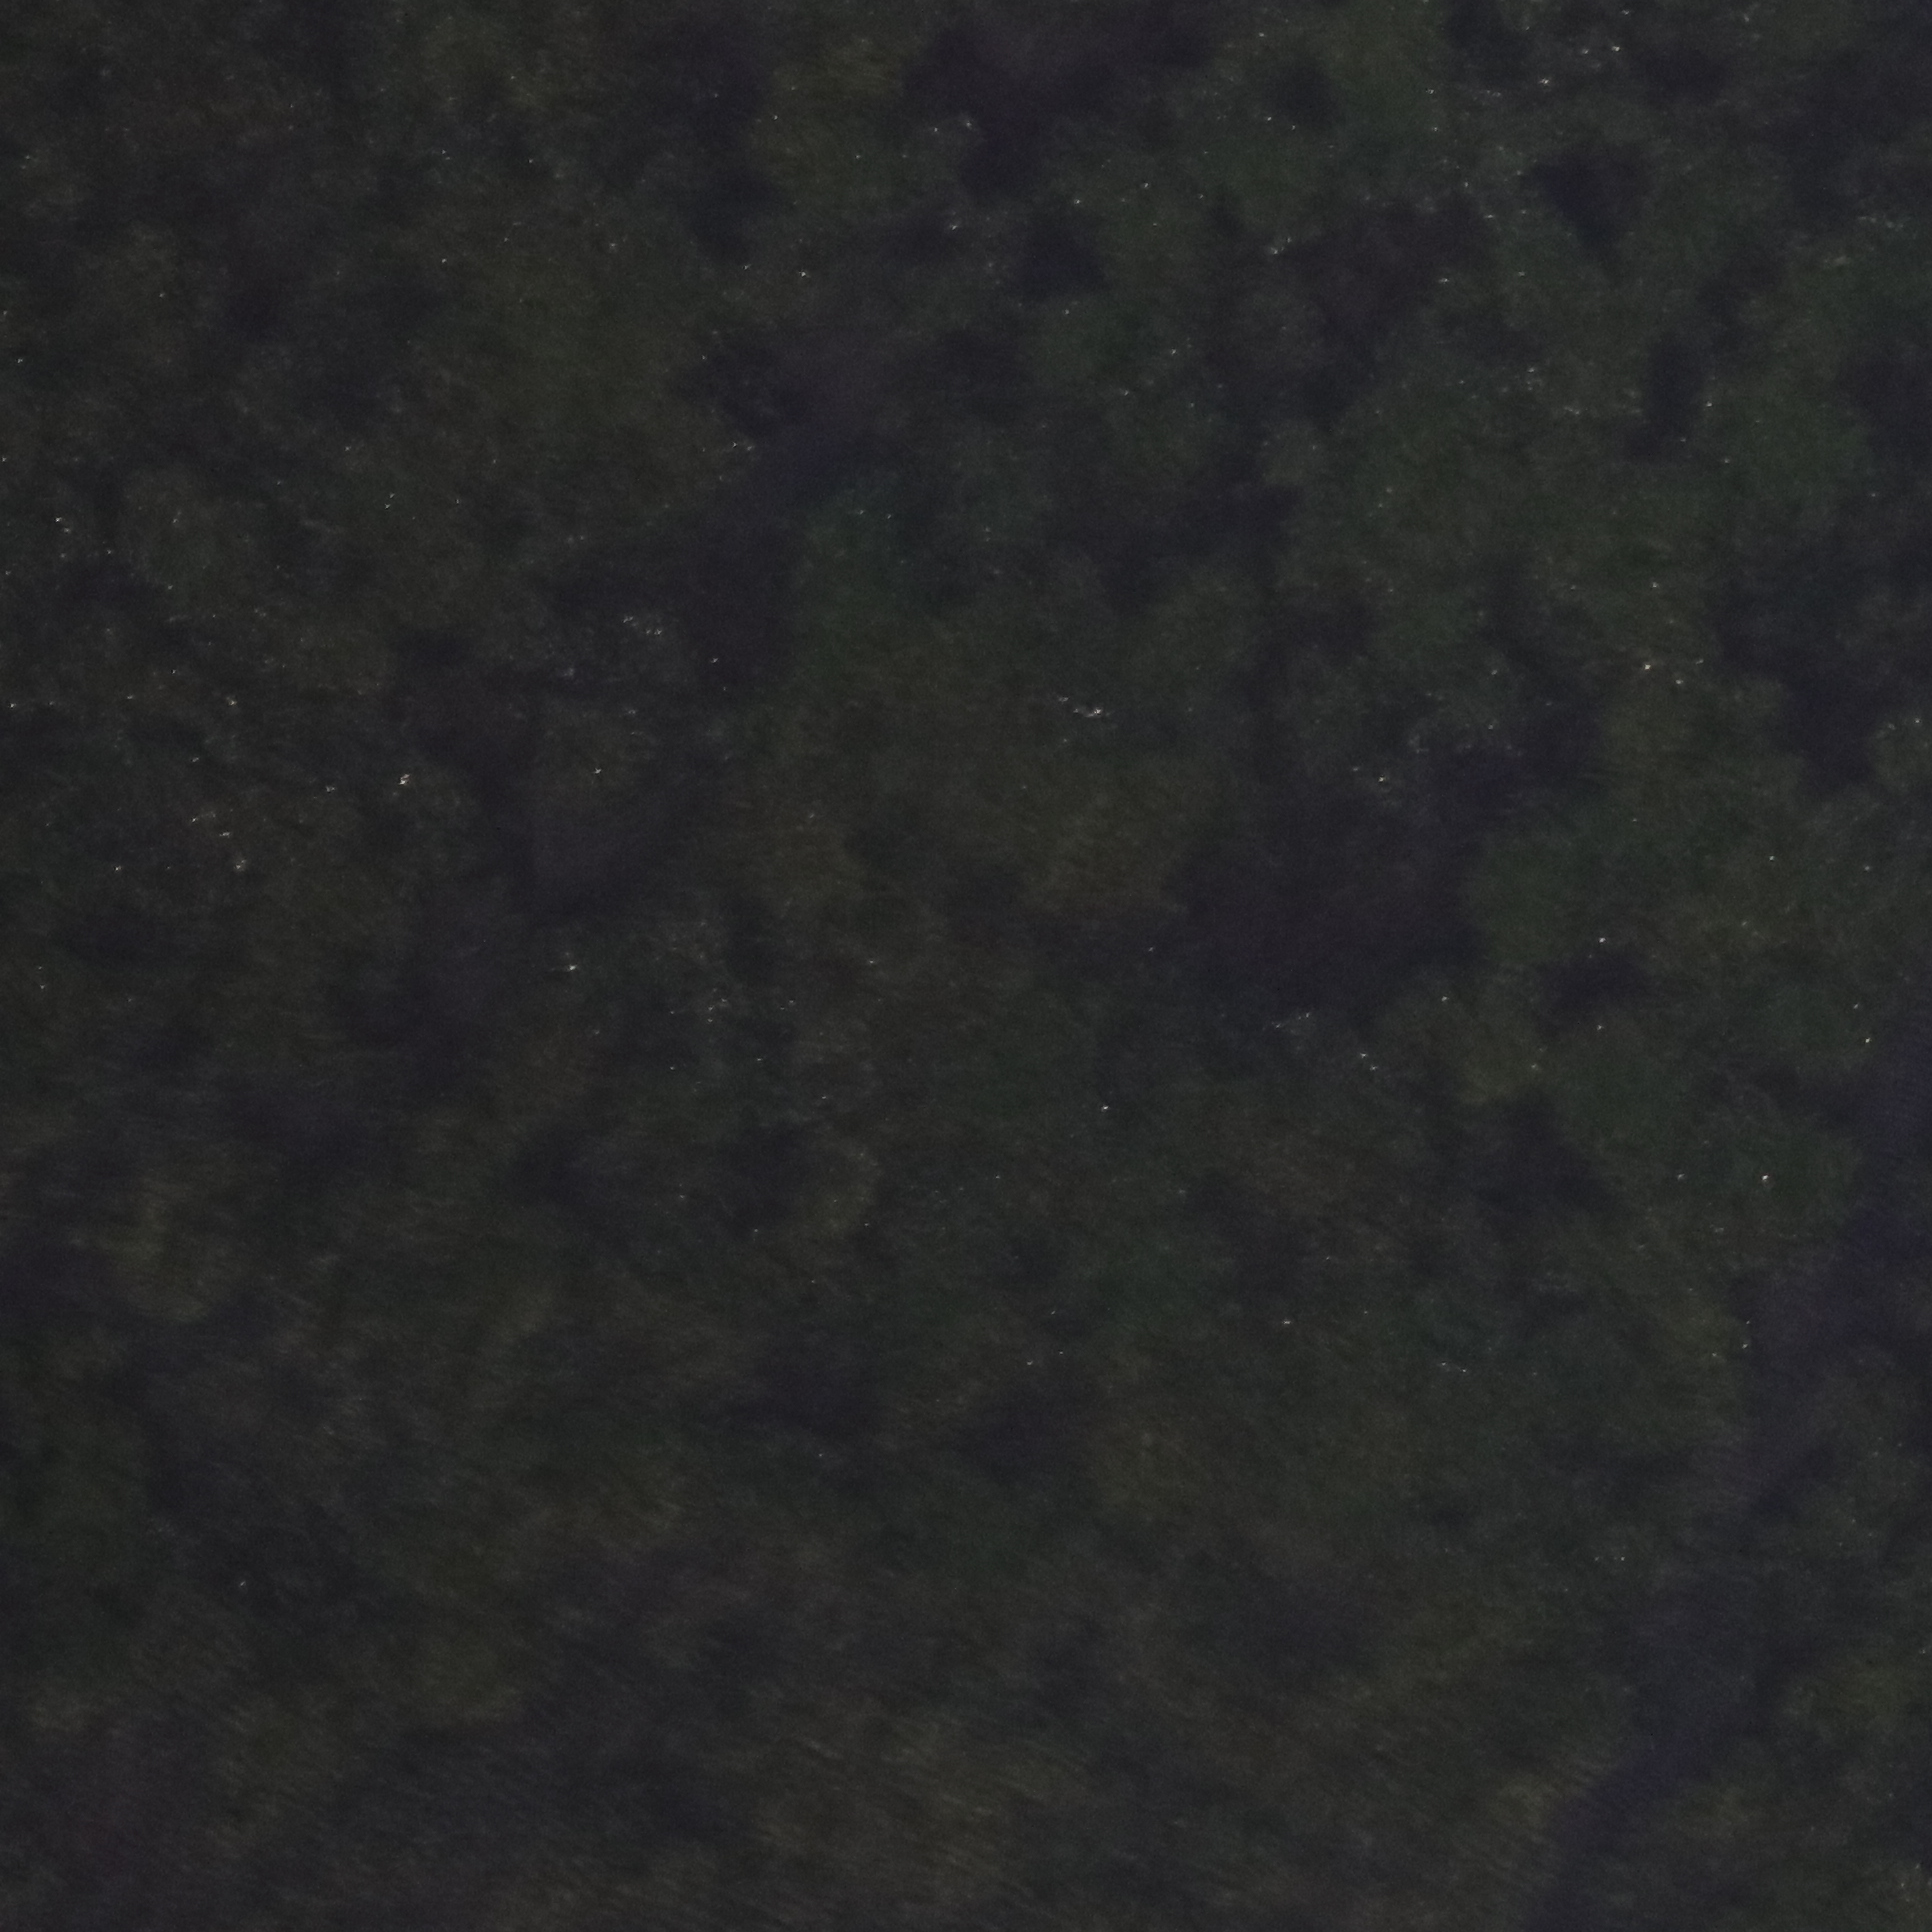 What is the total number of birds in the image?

0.